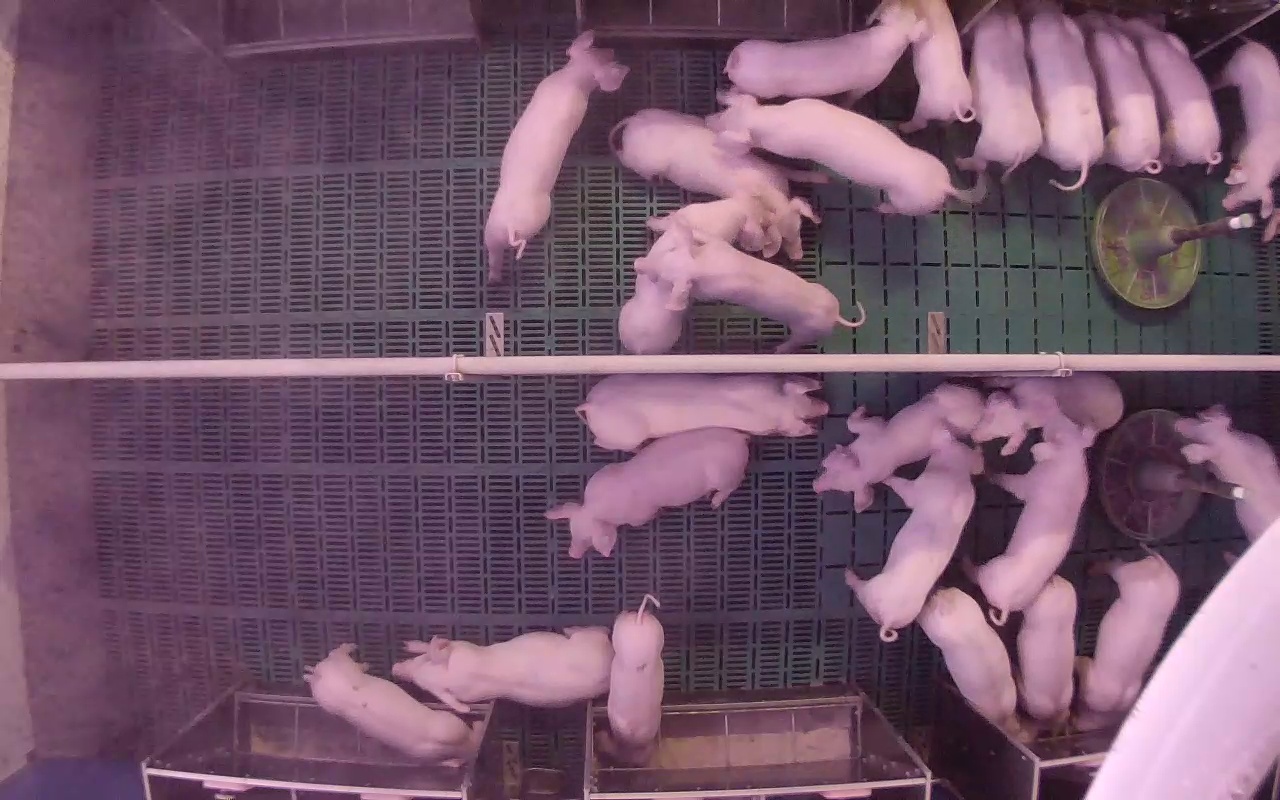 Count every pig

25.